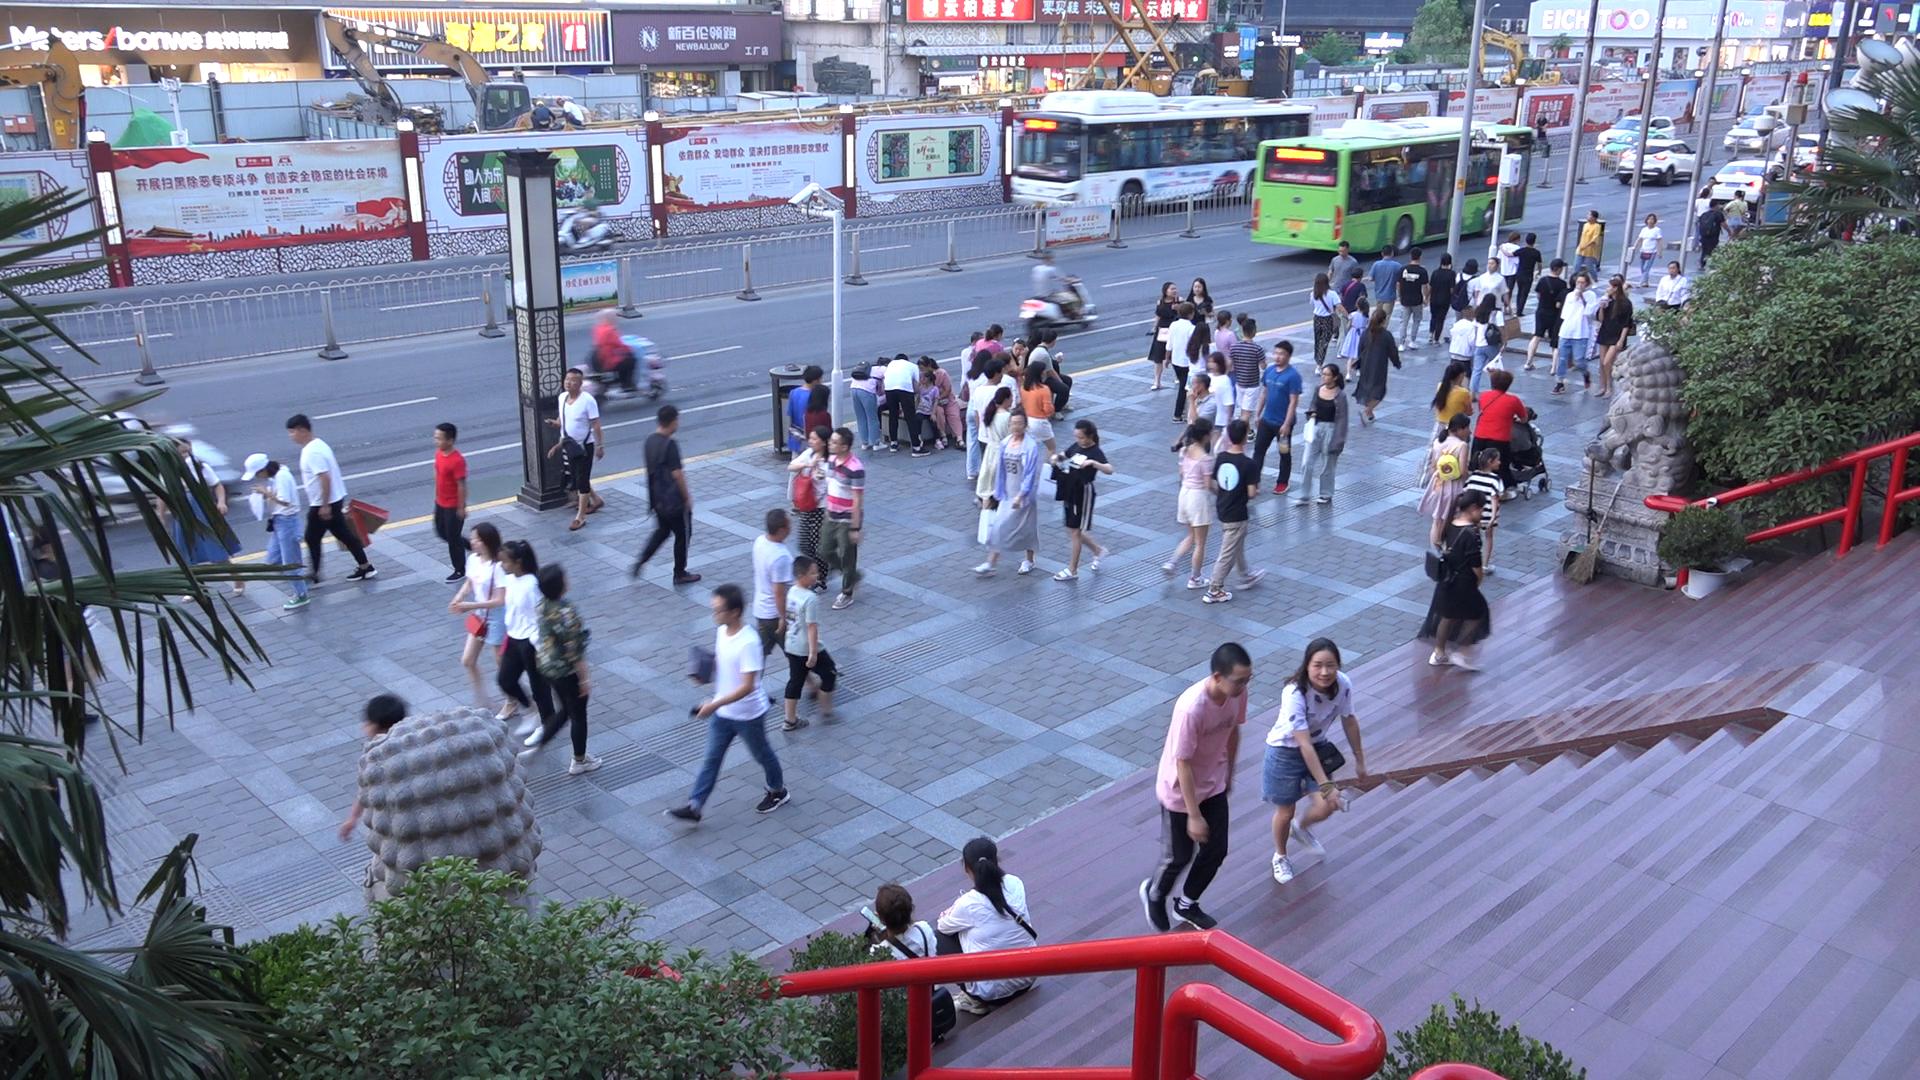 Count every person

83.